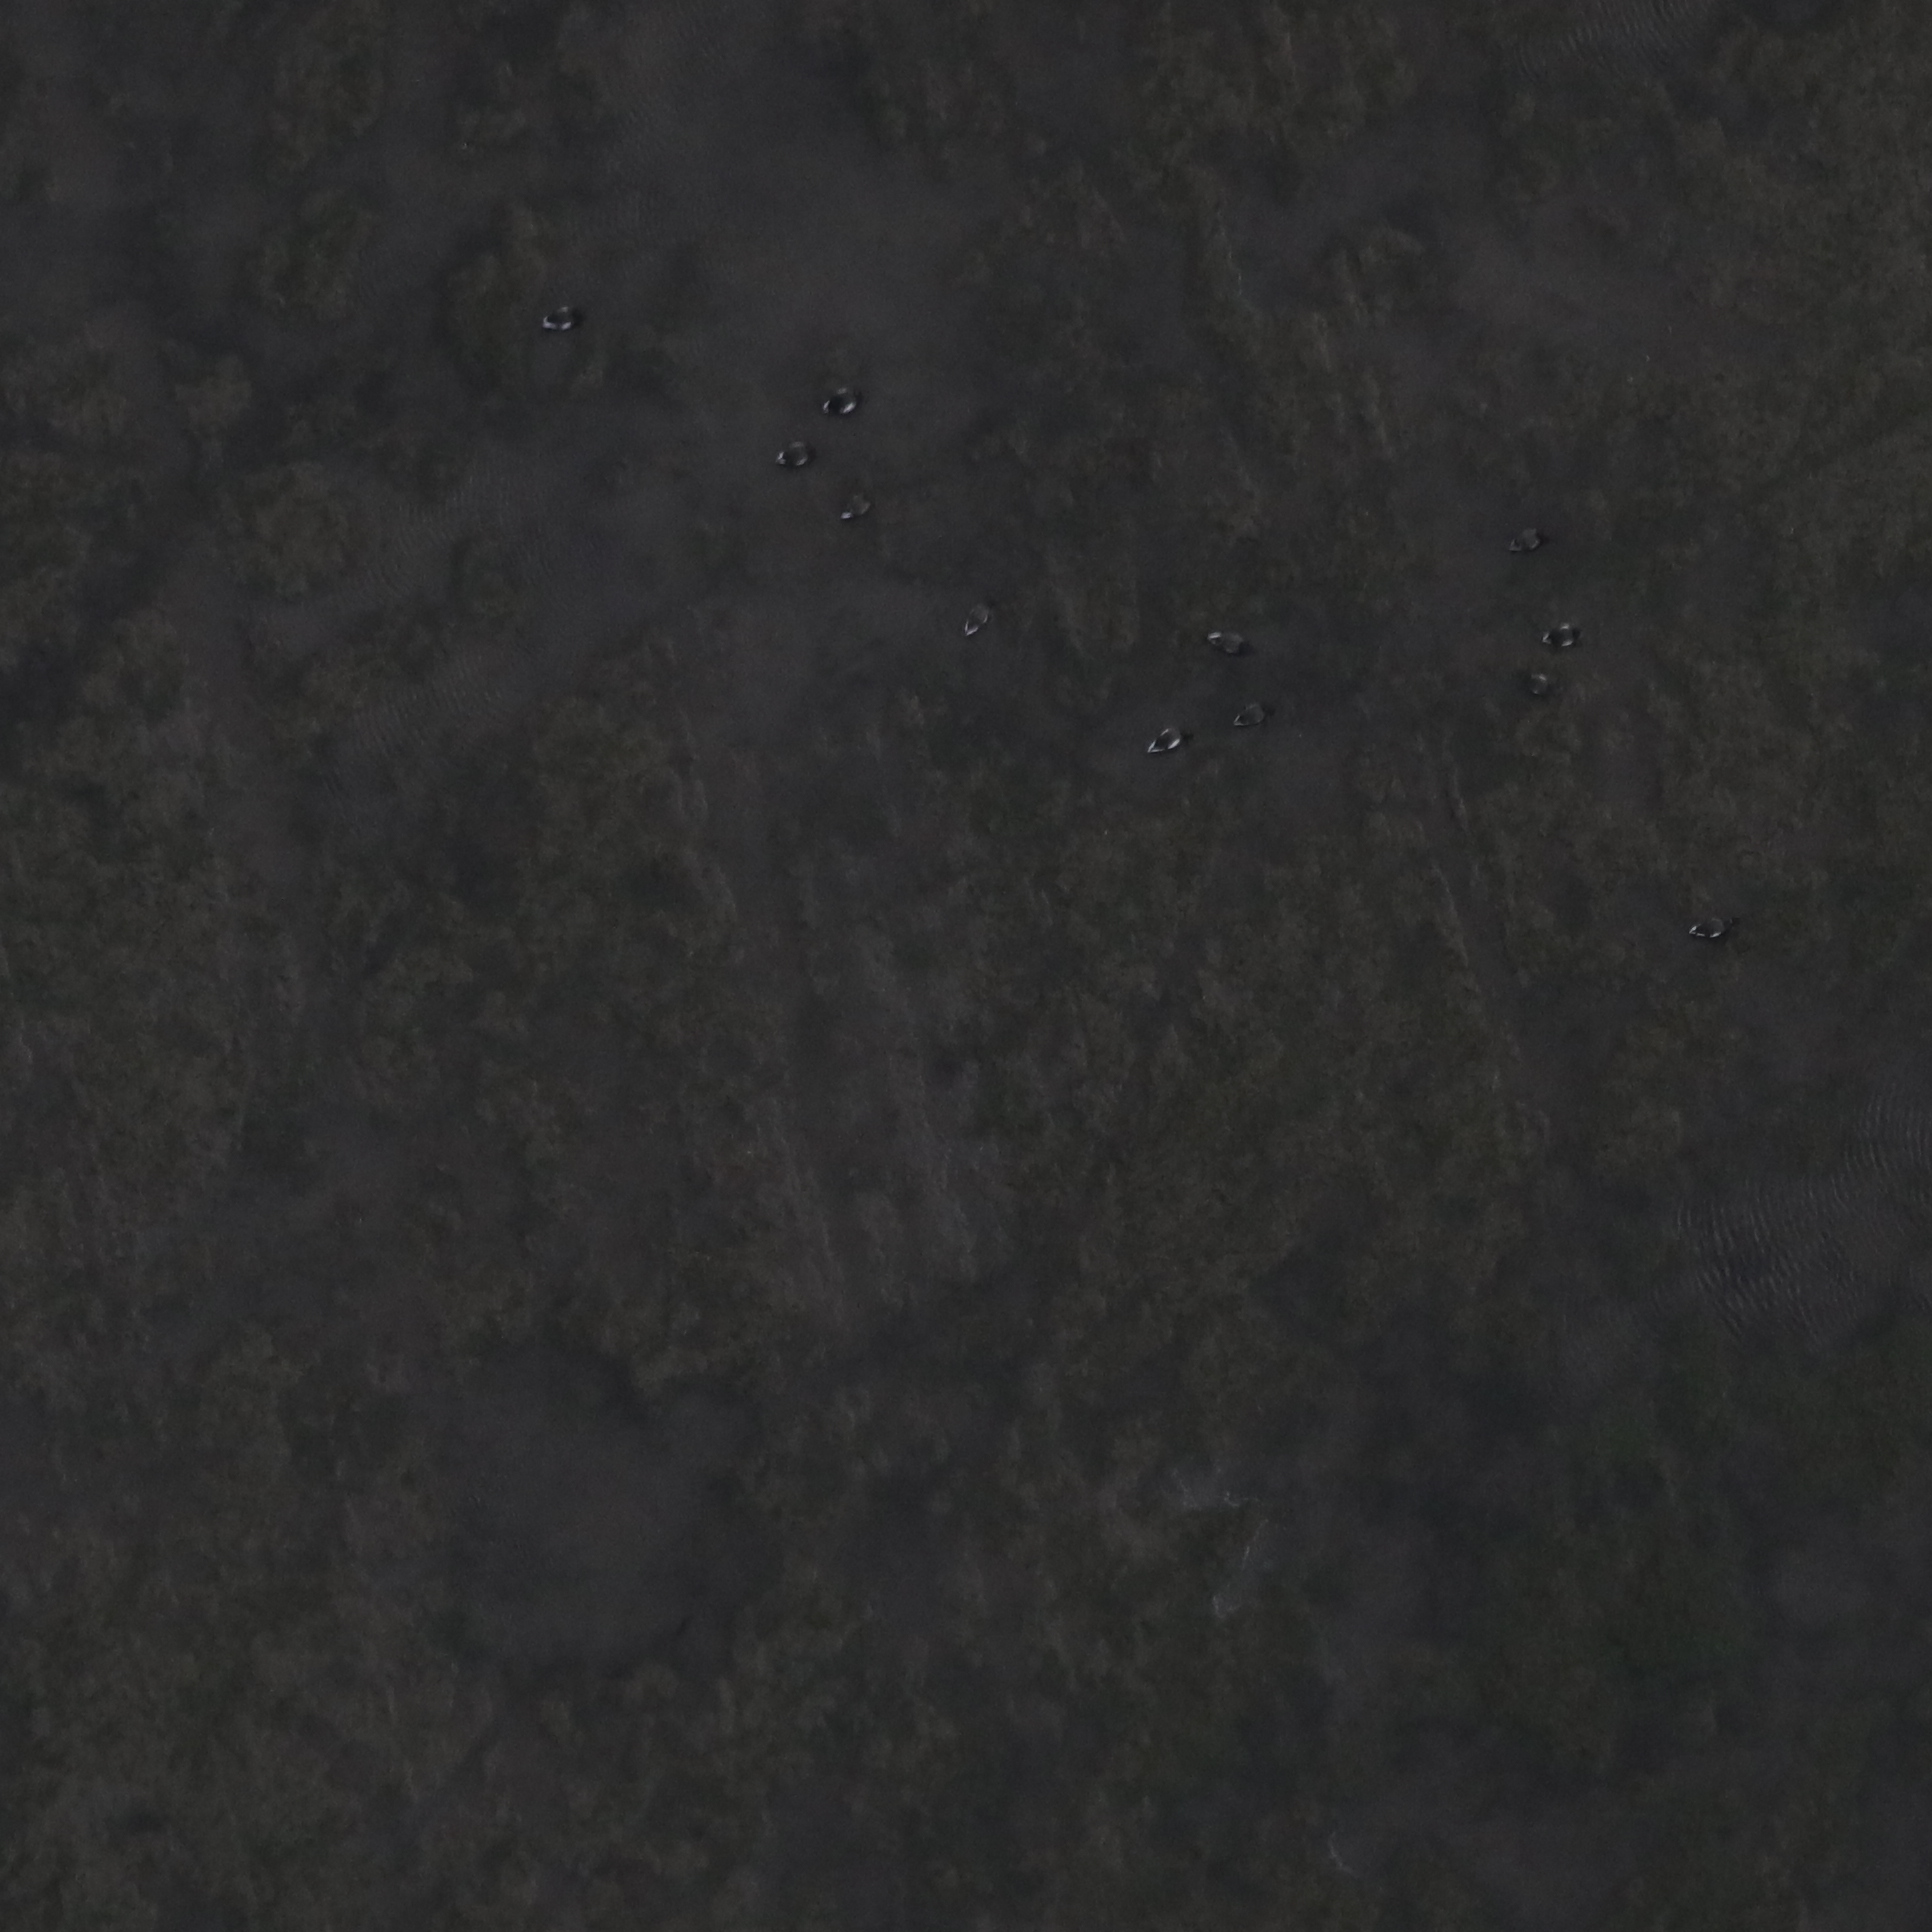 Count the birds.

12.